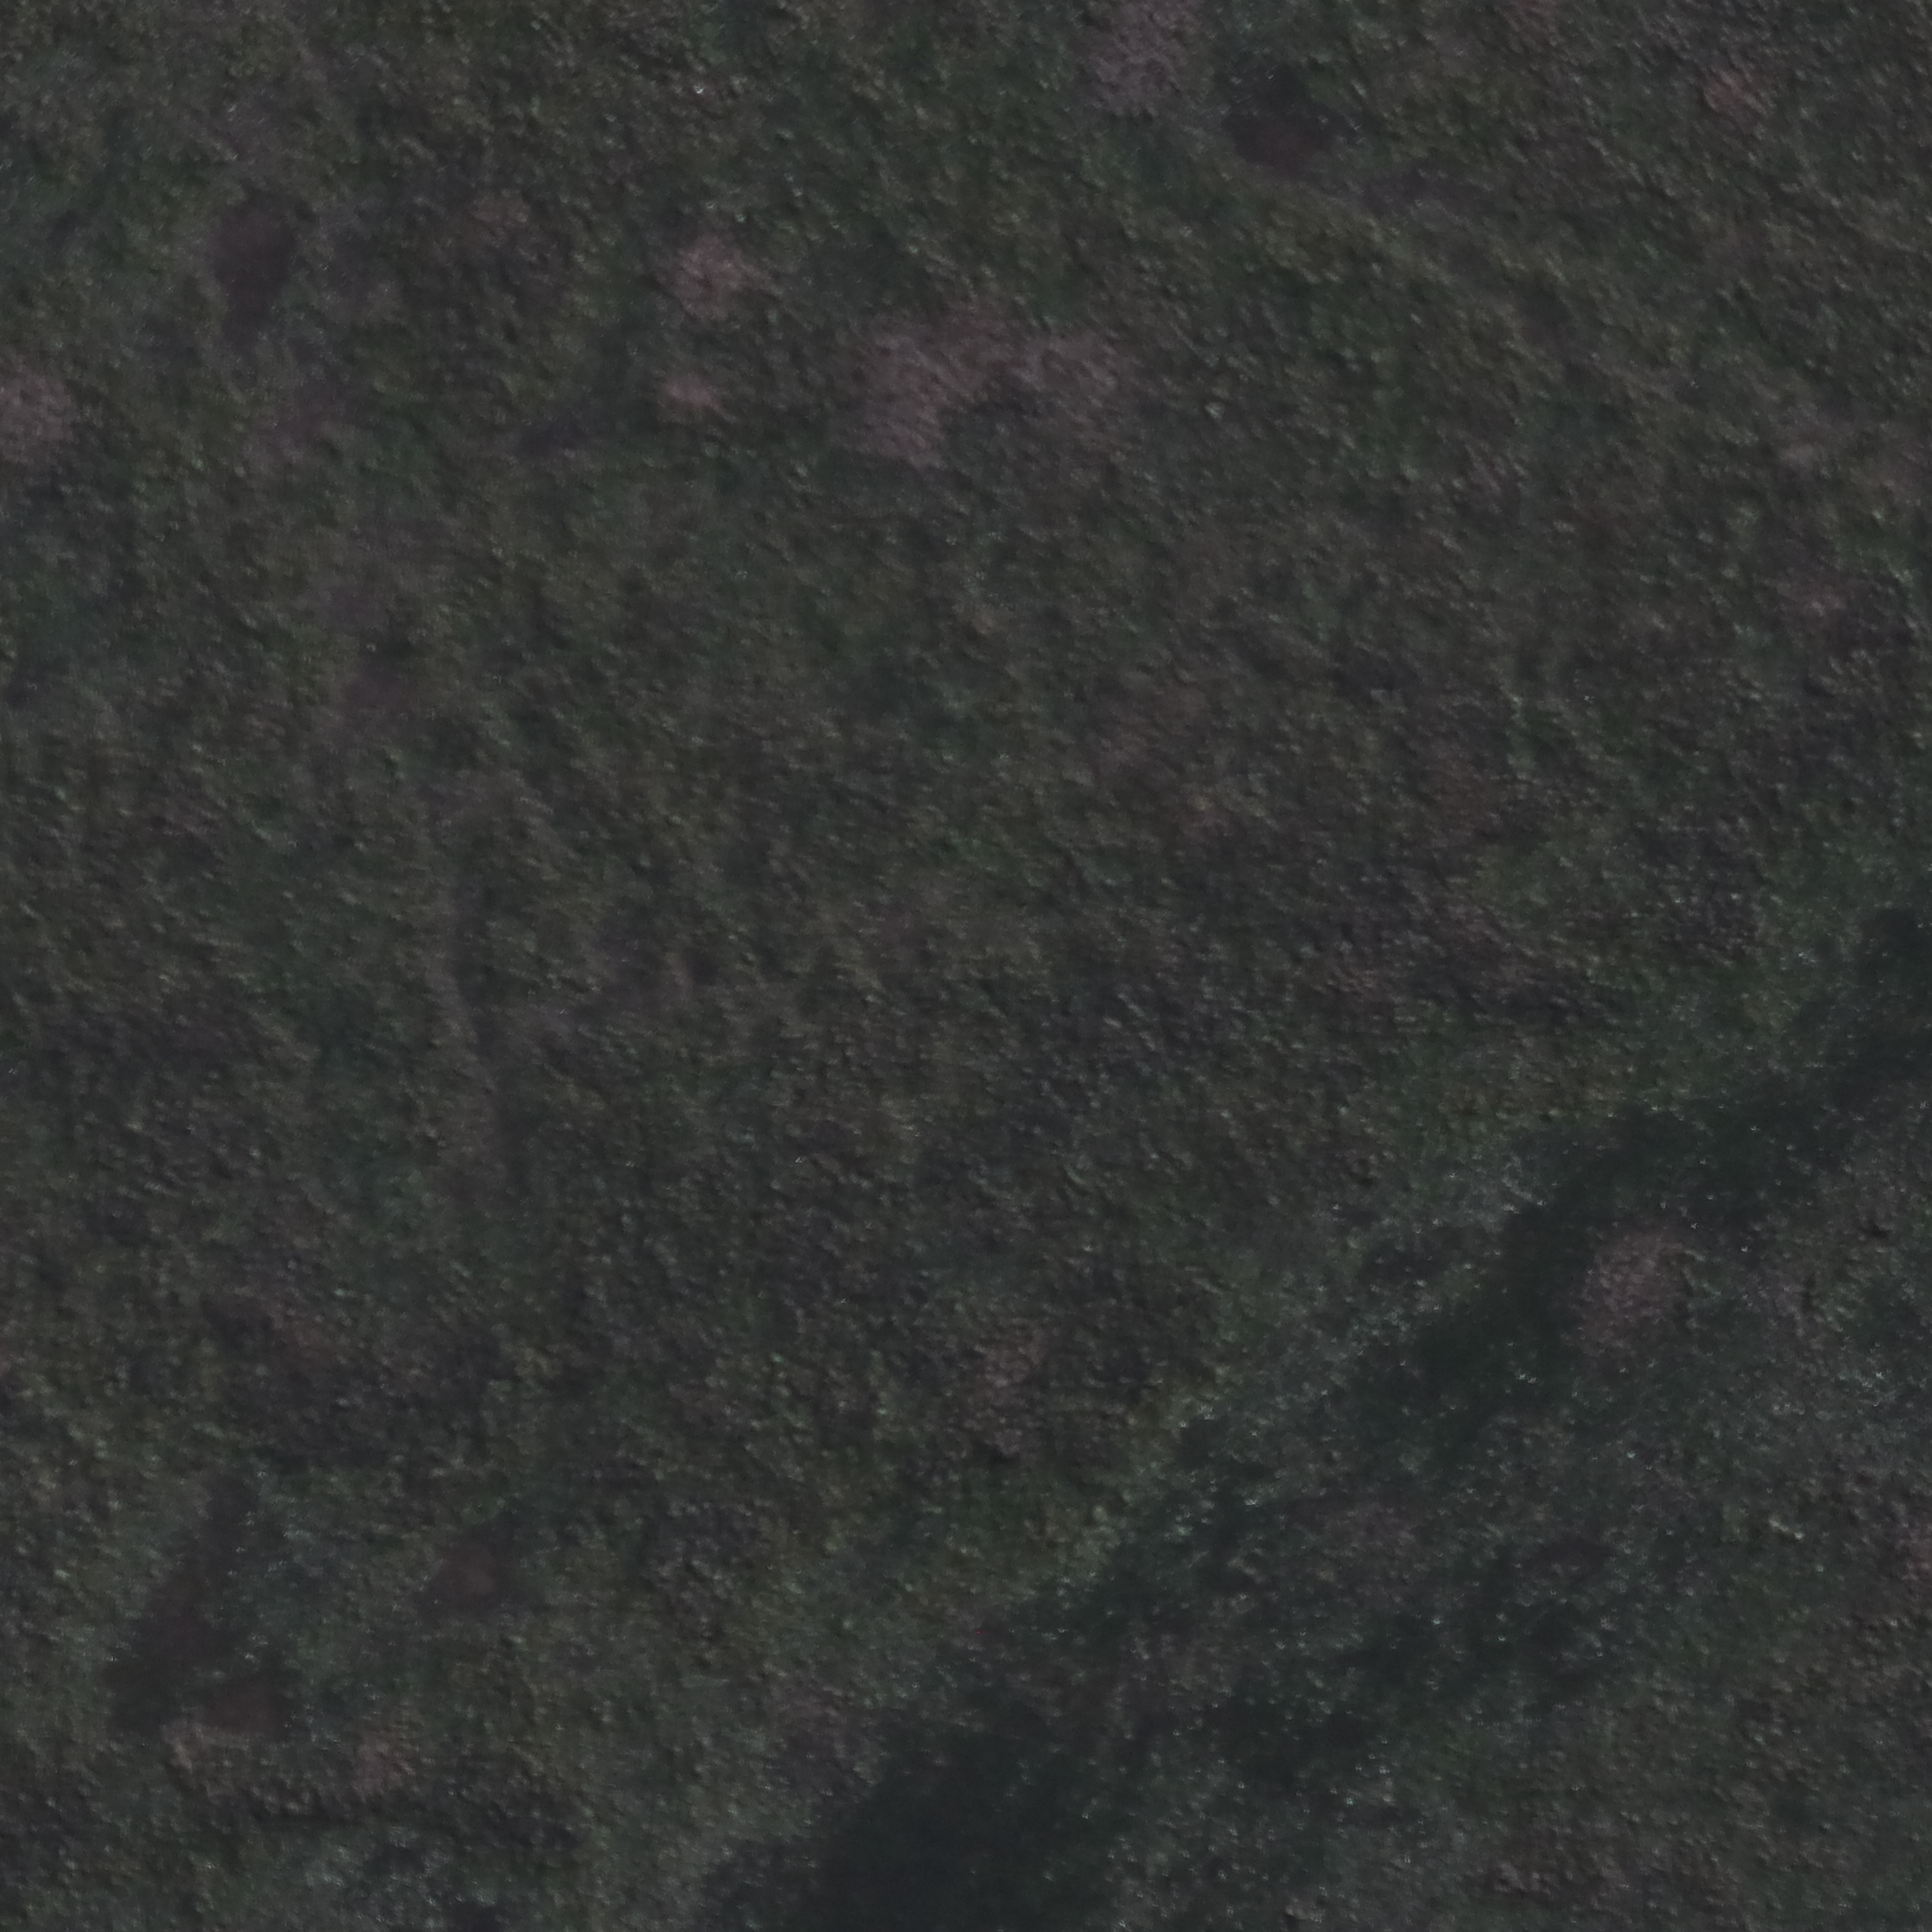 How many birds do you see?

0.